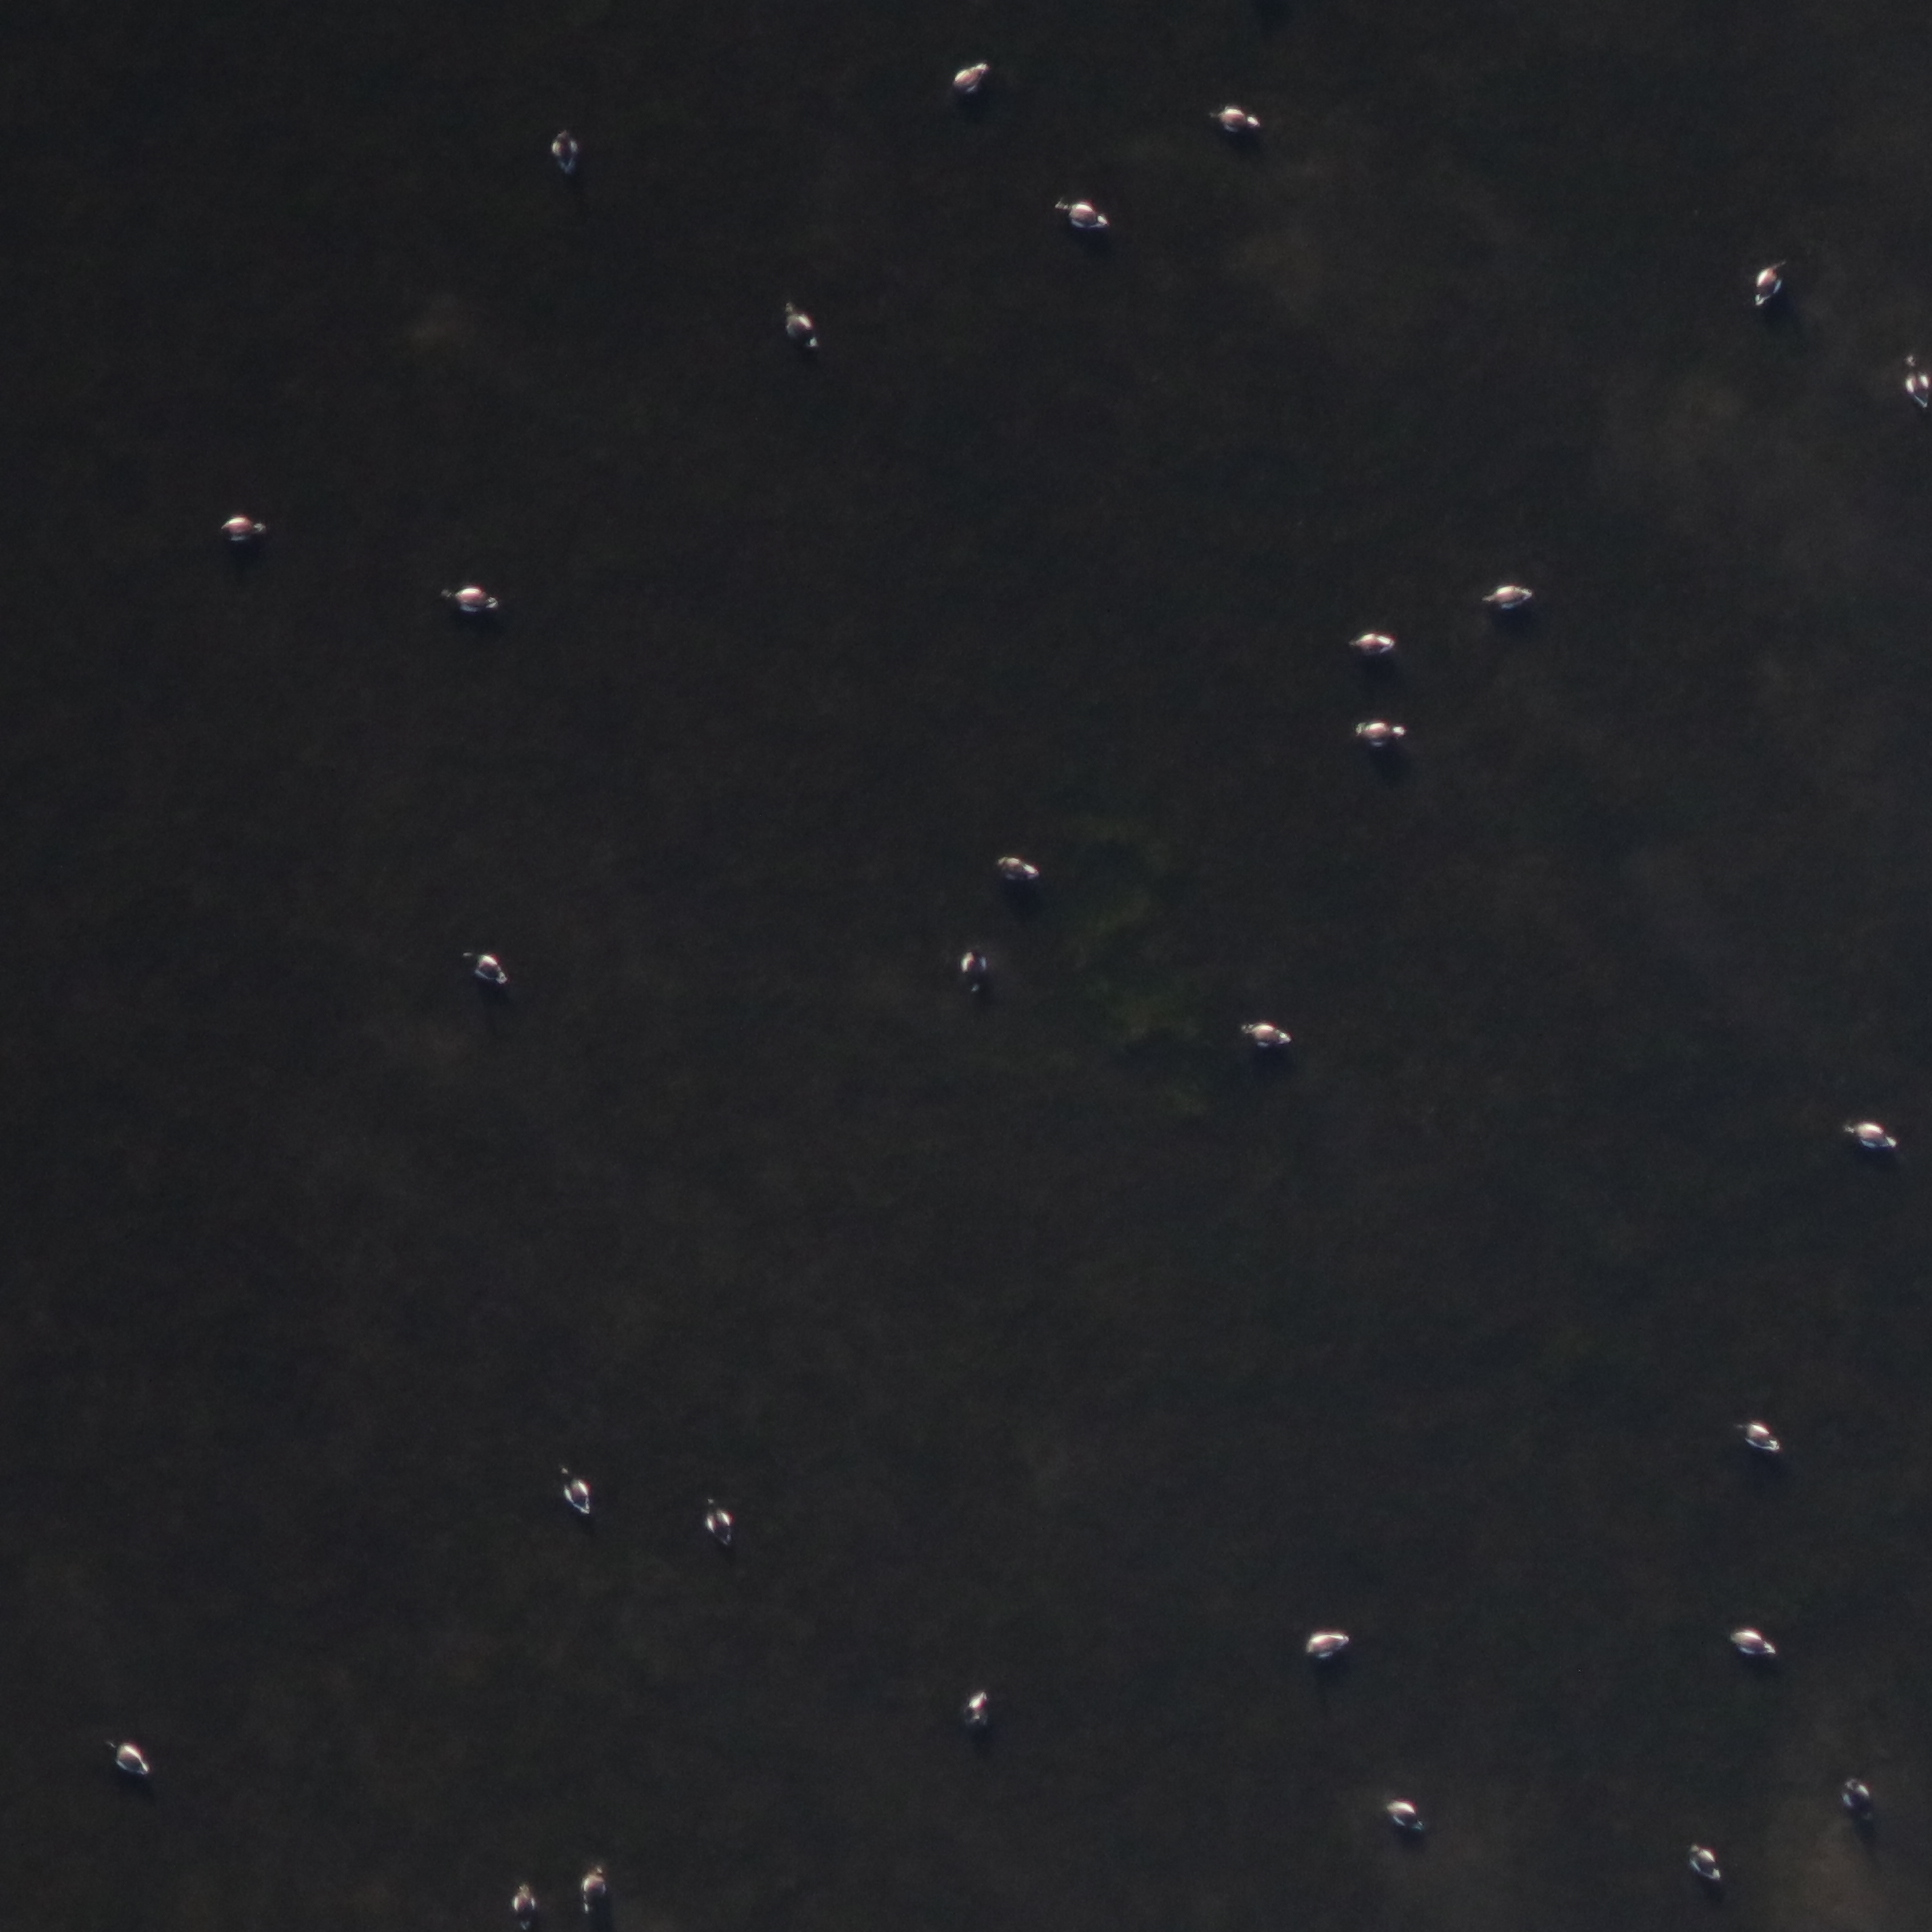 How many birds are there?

28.